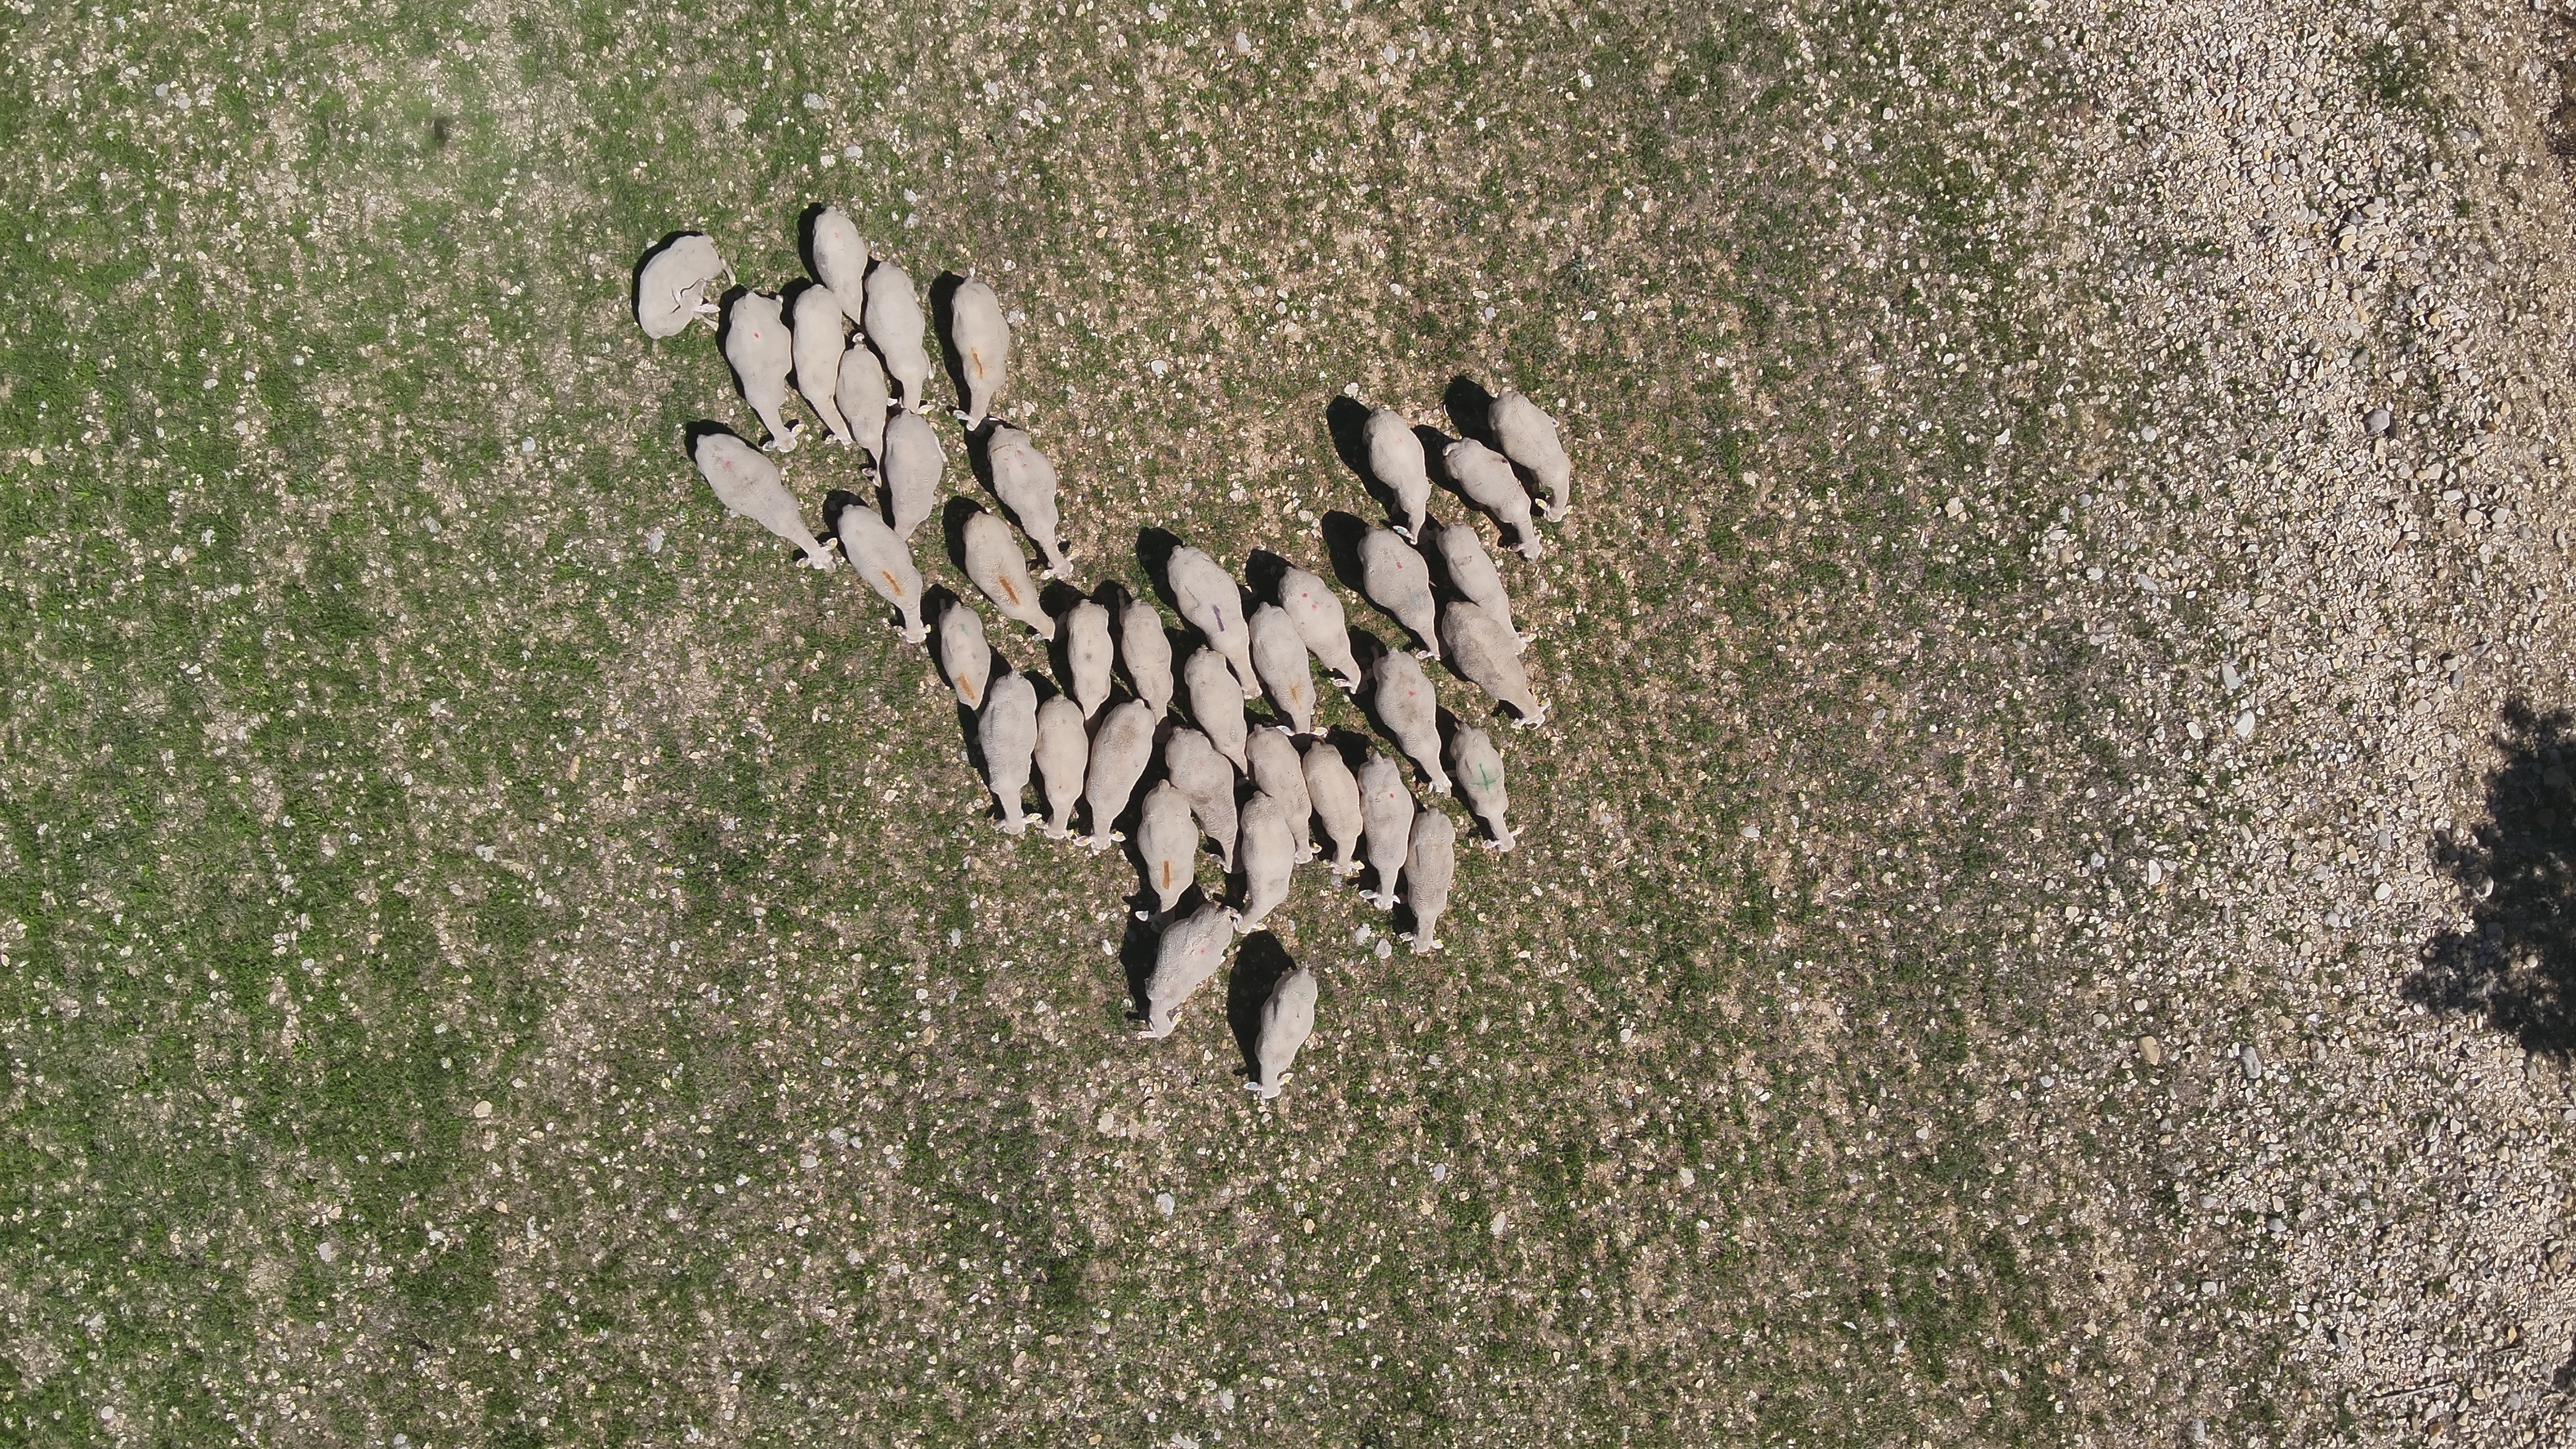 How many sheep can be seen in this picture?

39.